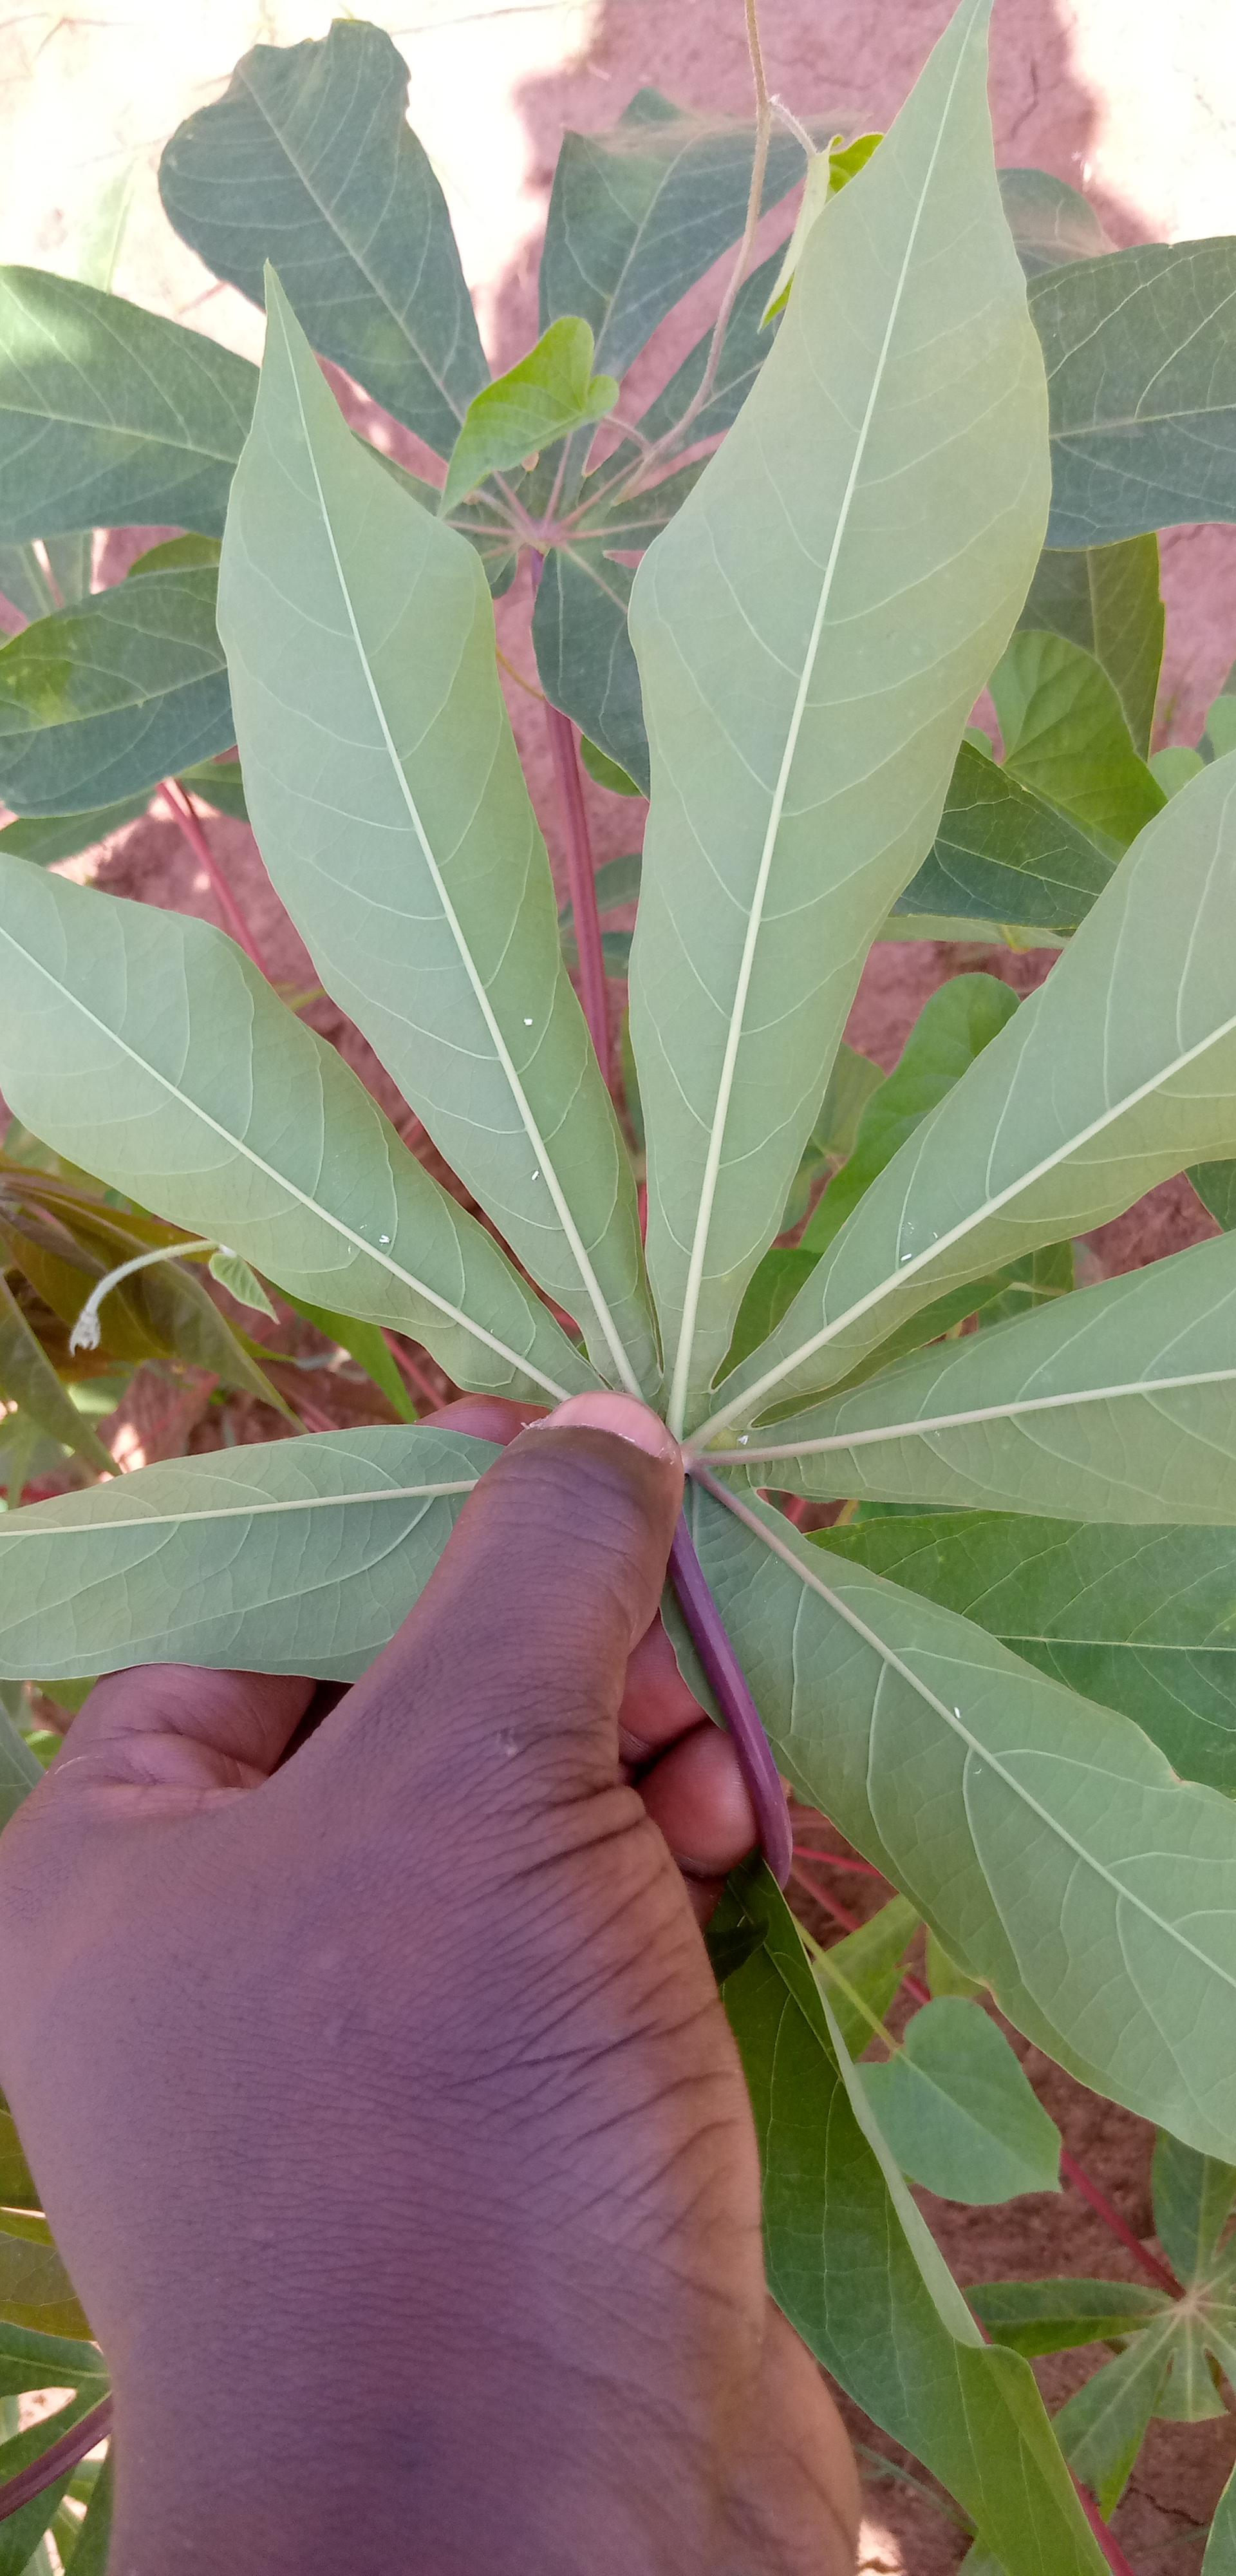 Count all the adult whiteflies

8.